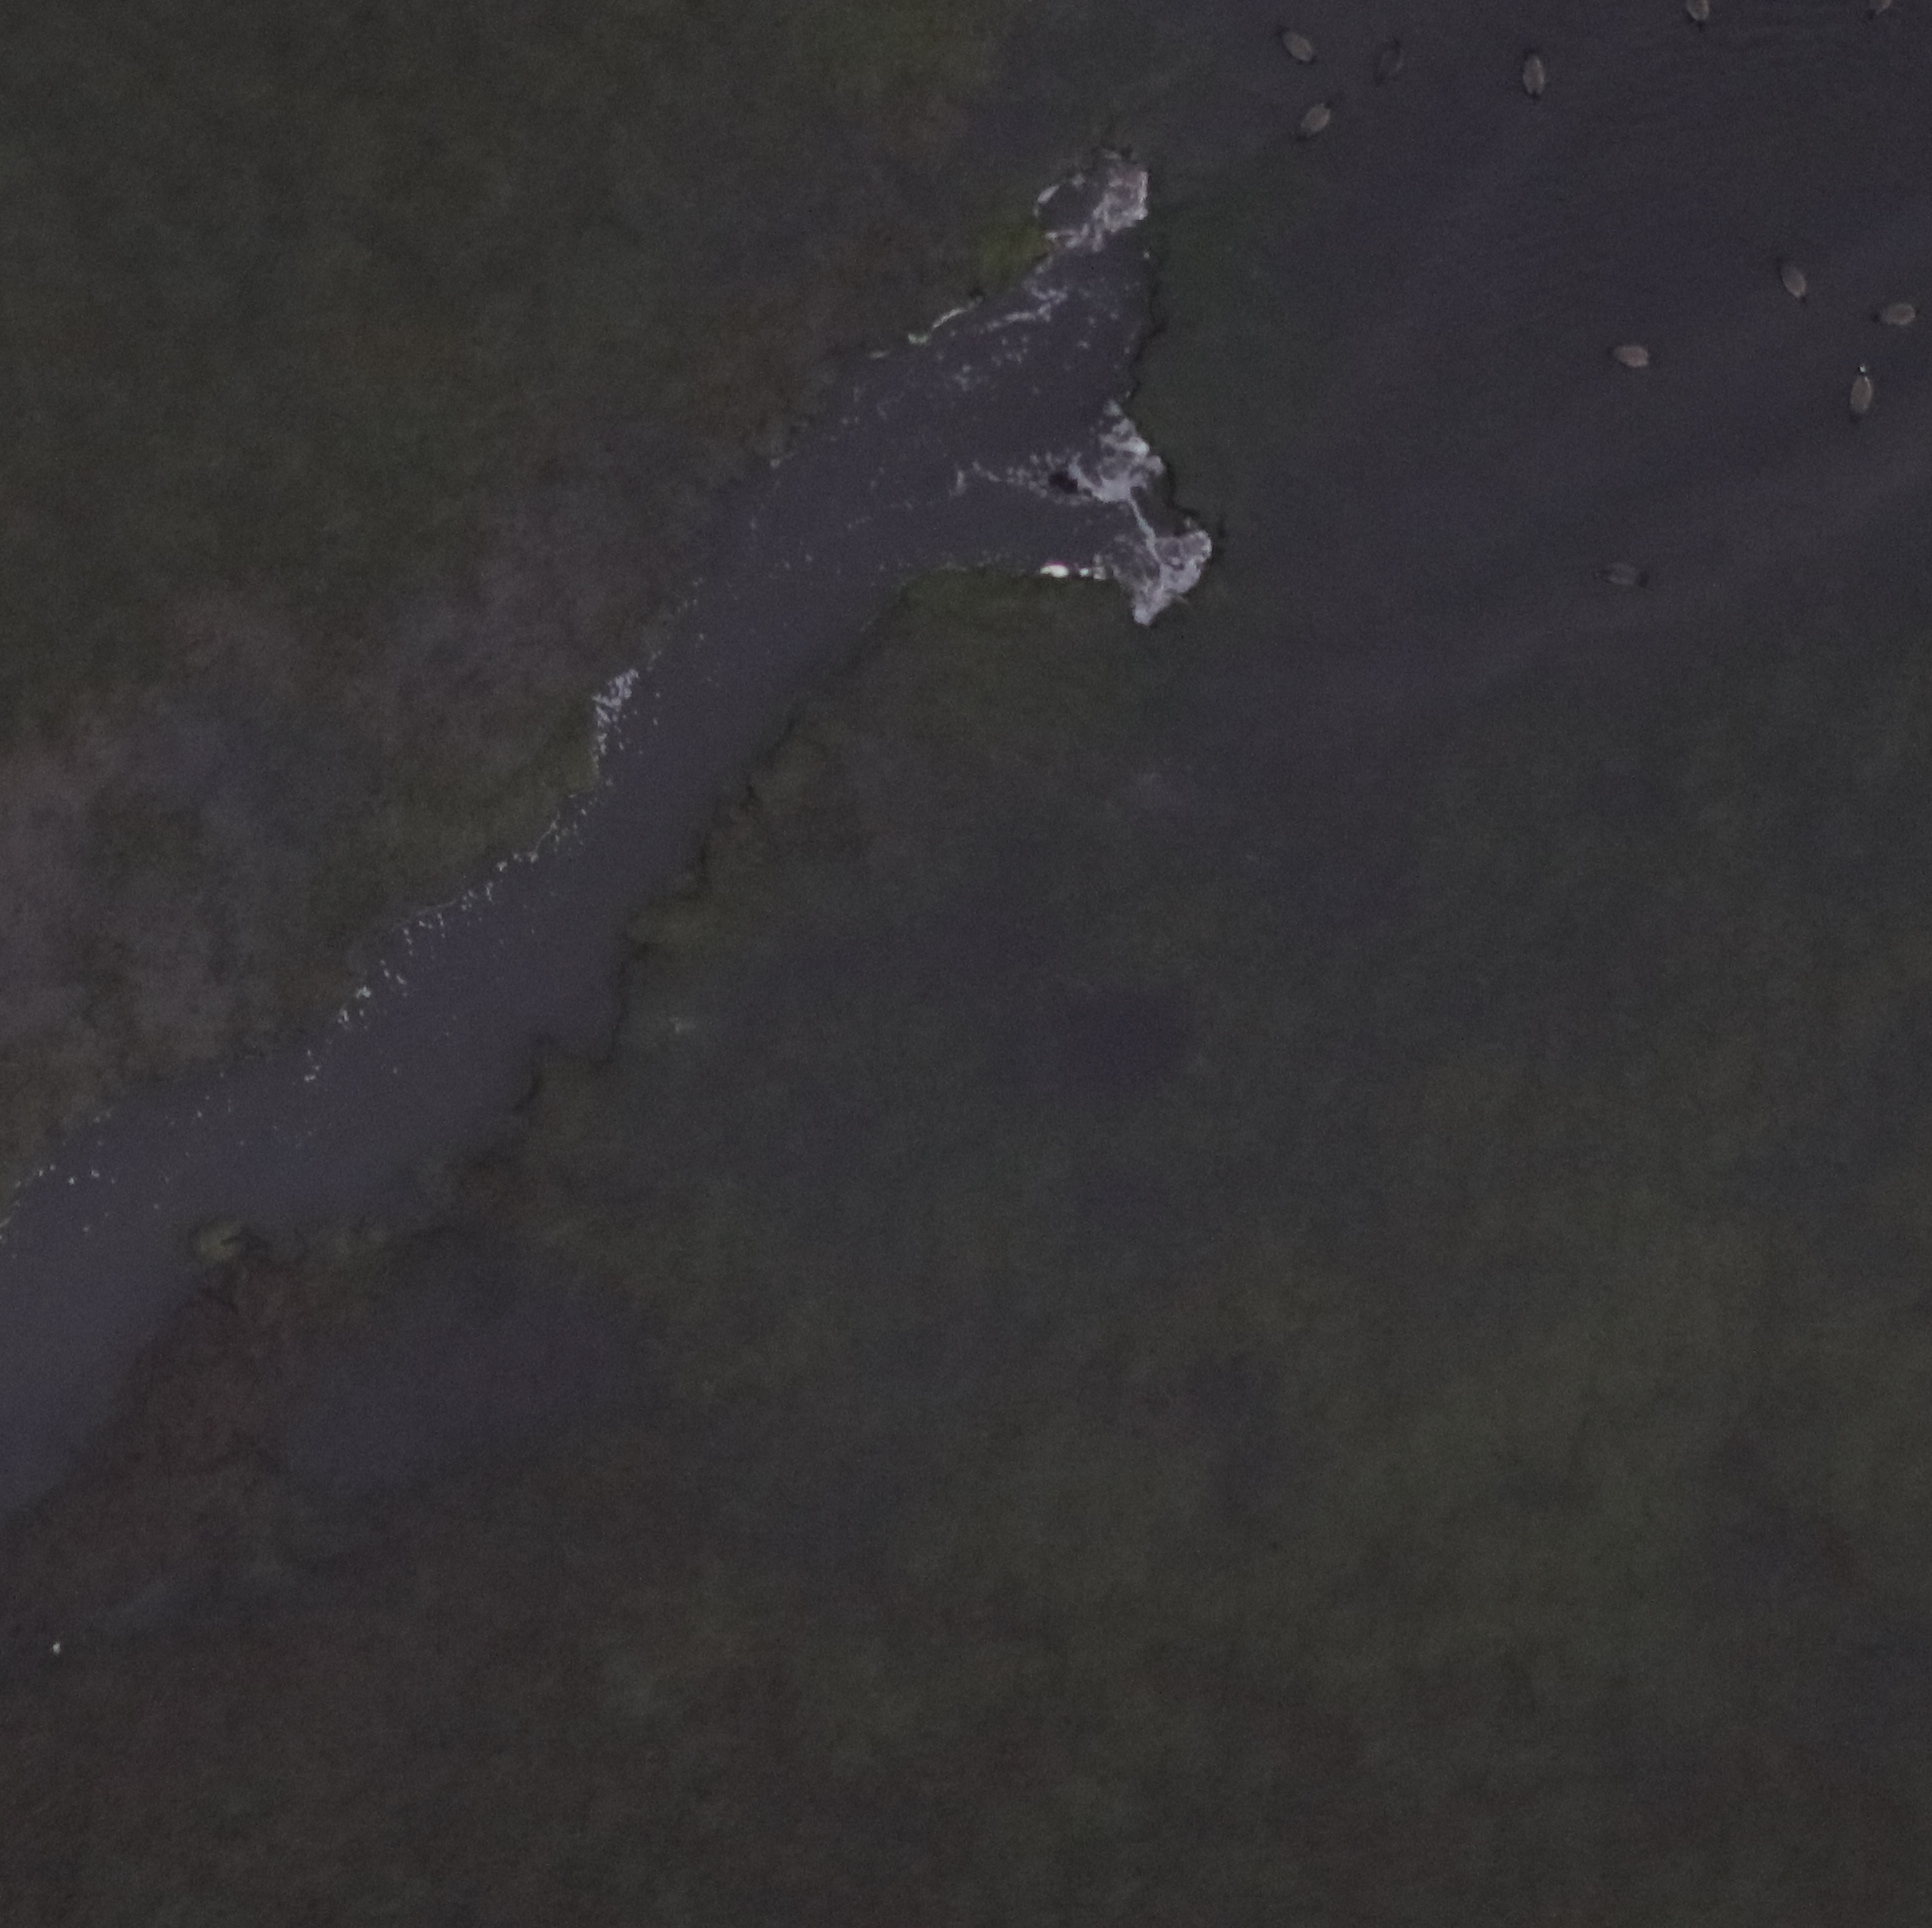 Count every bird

10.